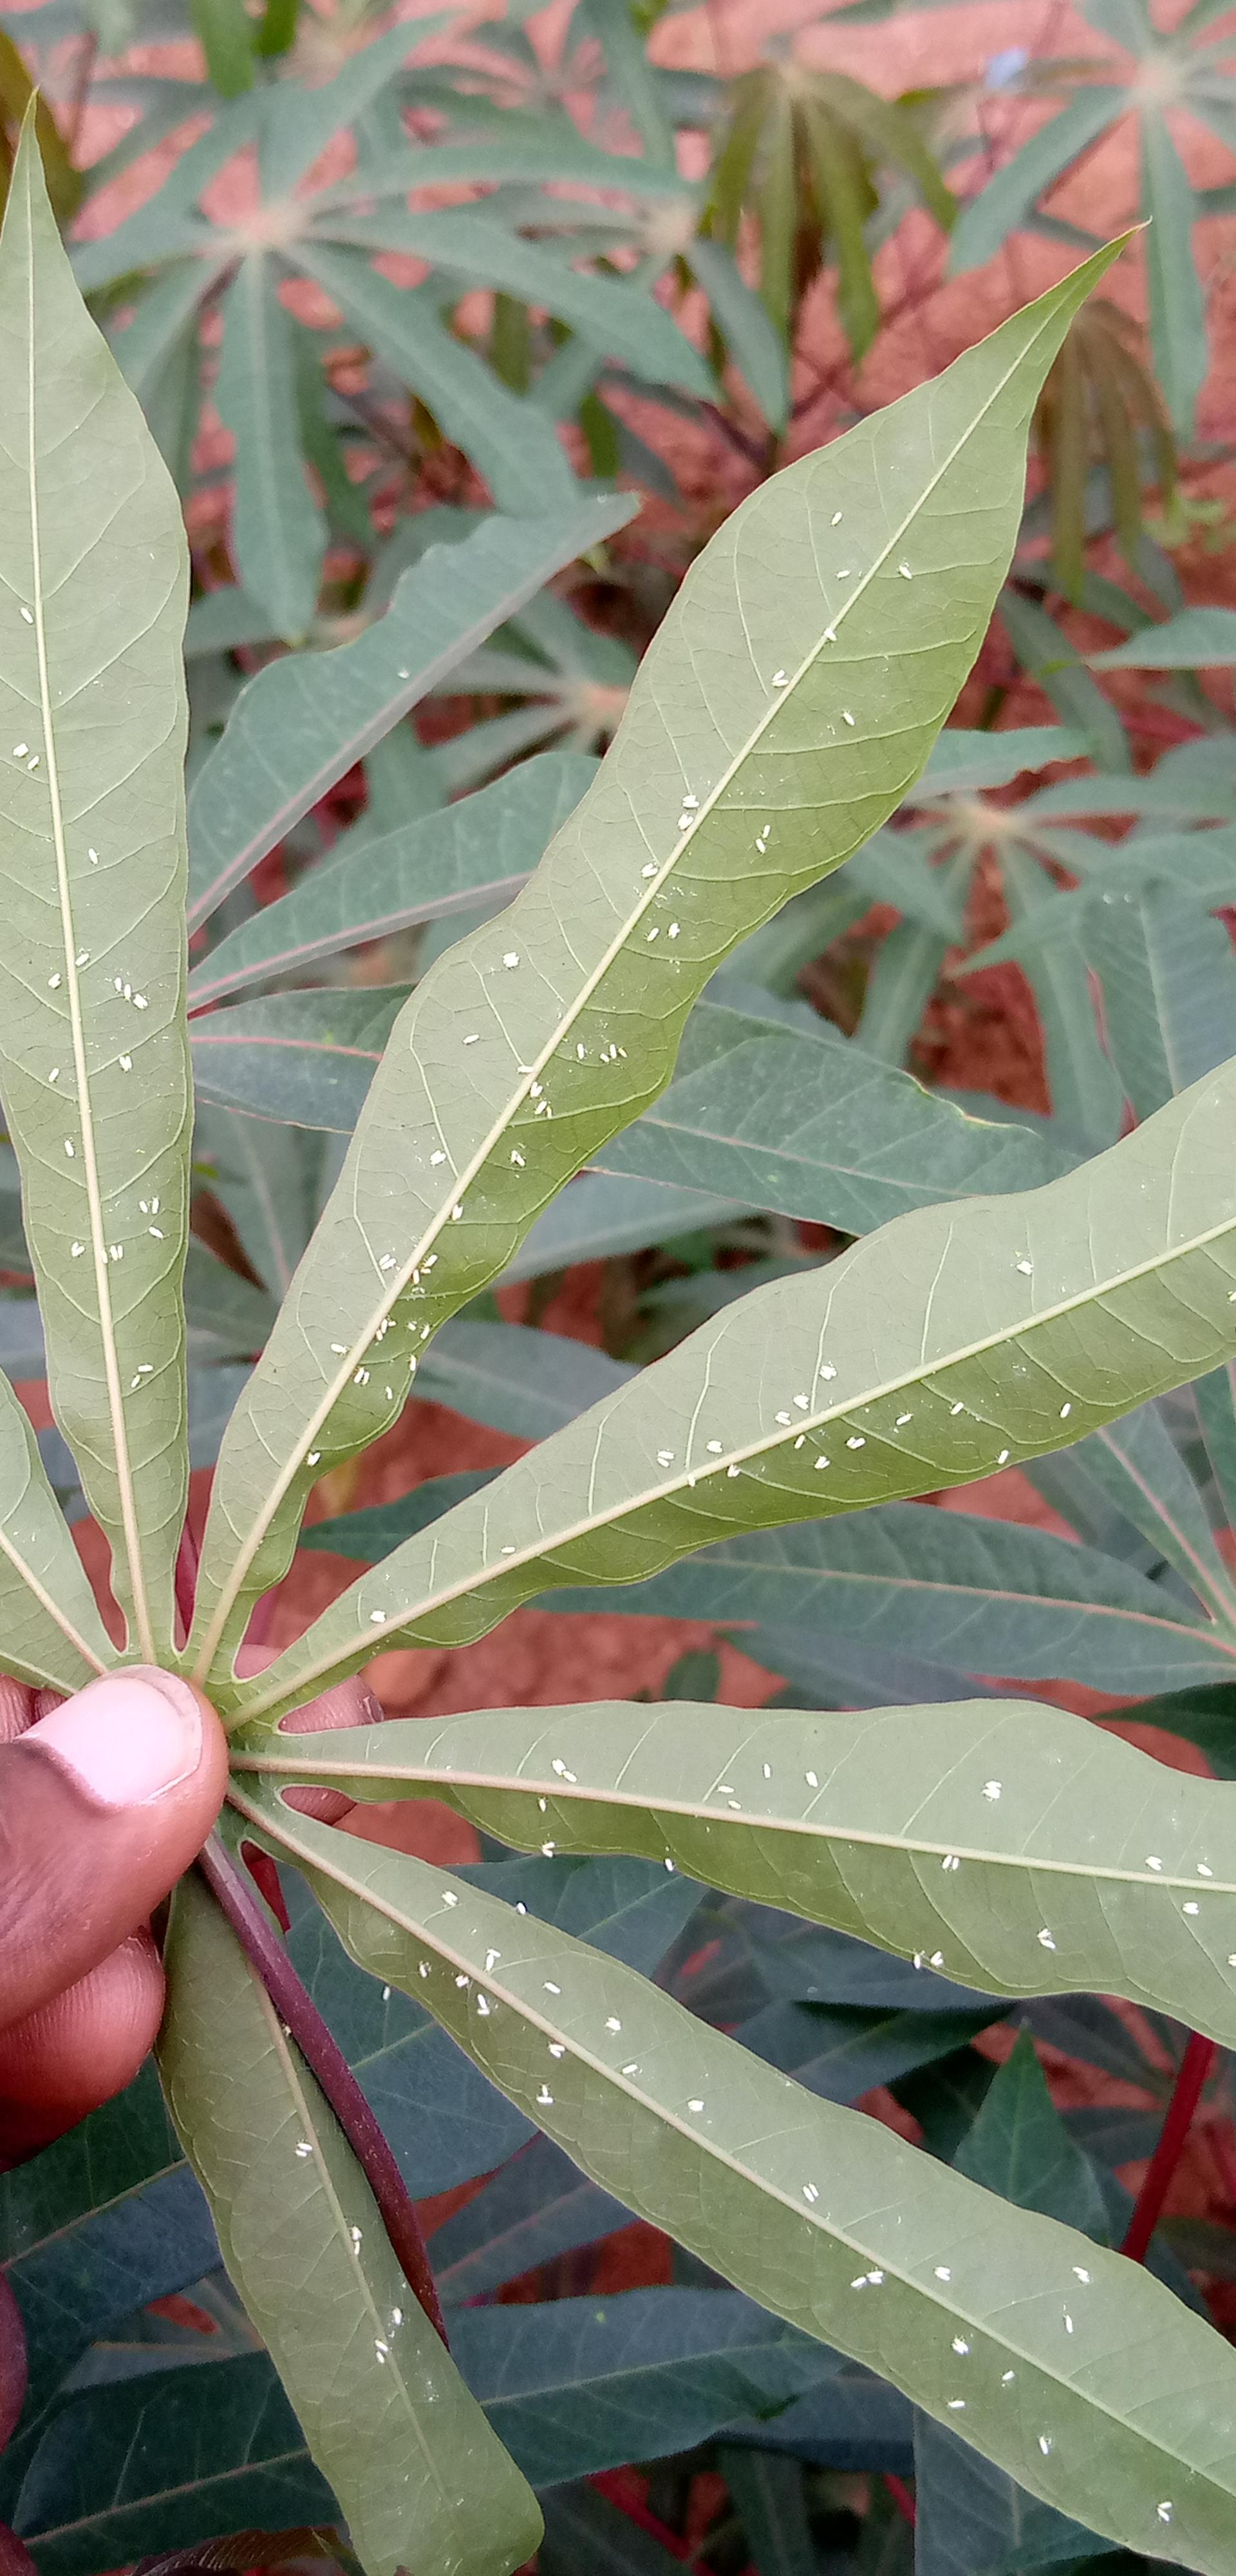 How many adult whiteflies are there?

149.